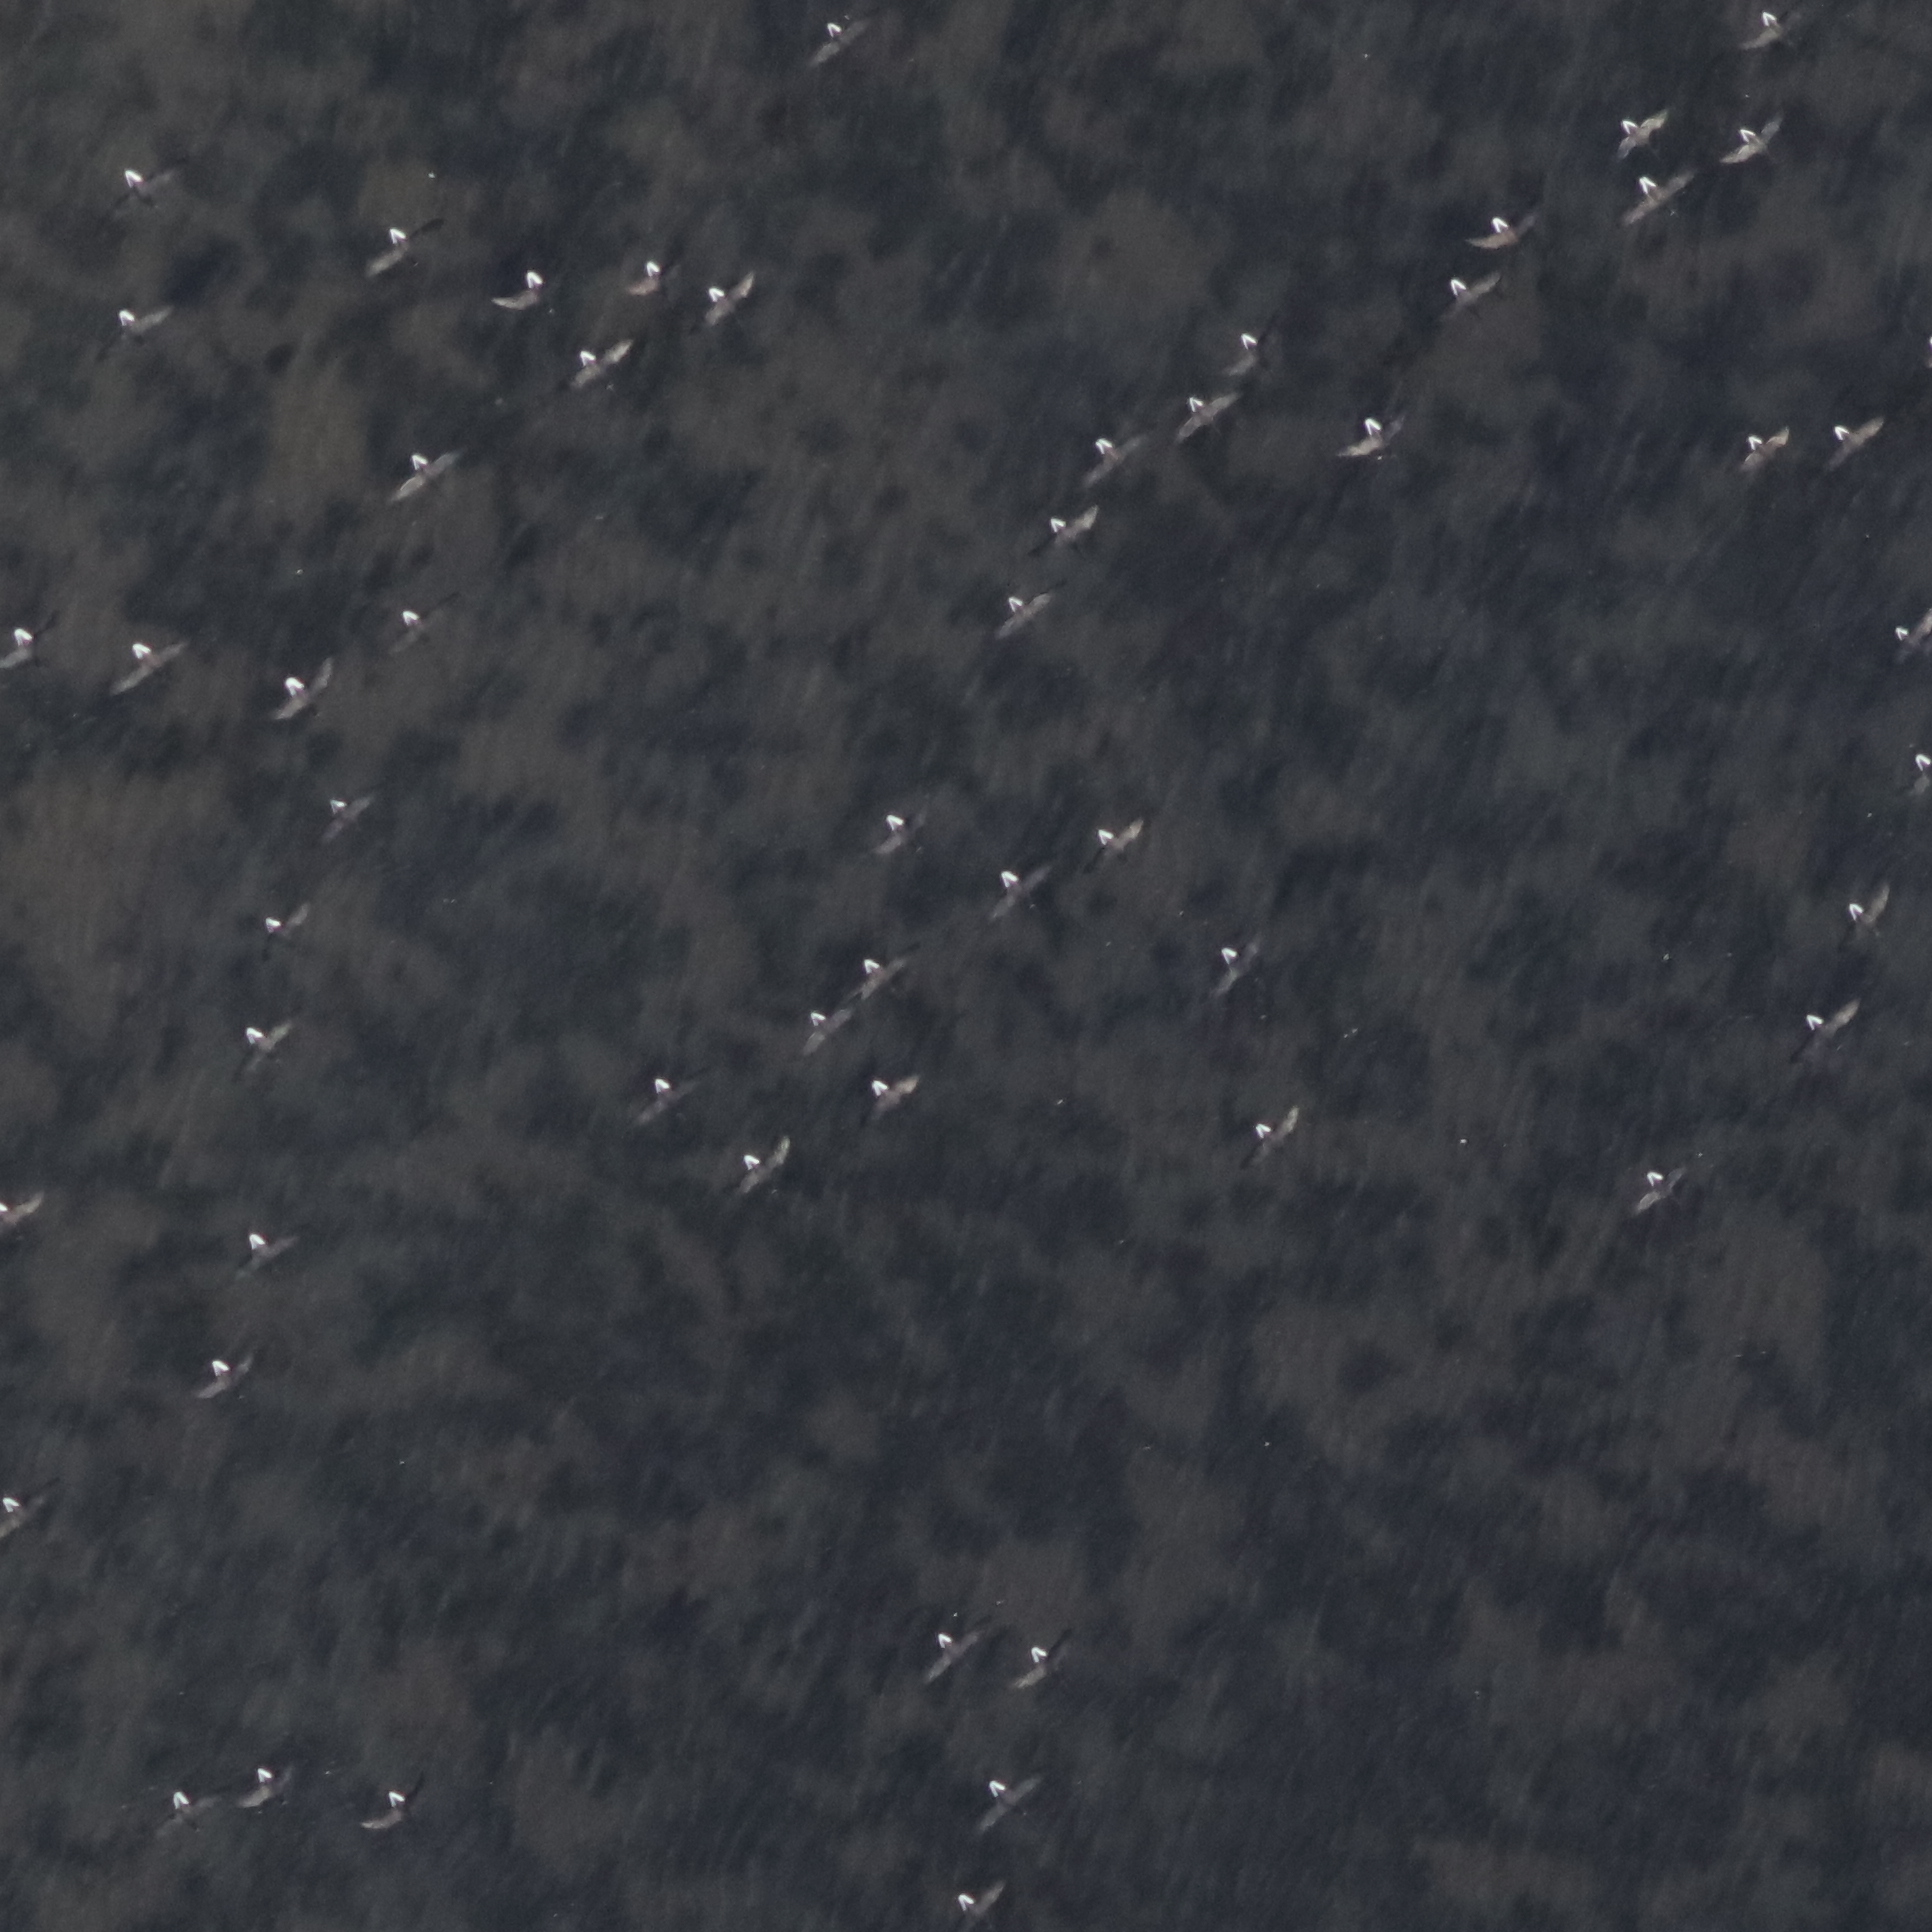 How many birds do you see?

56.